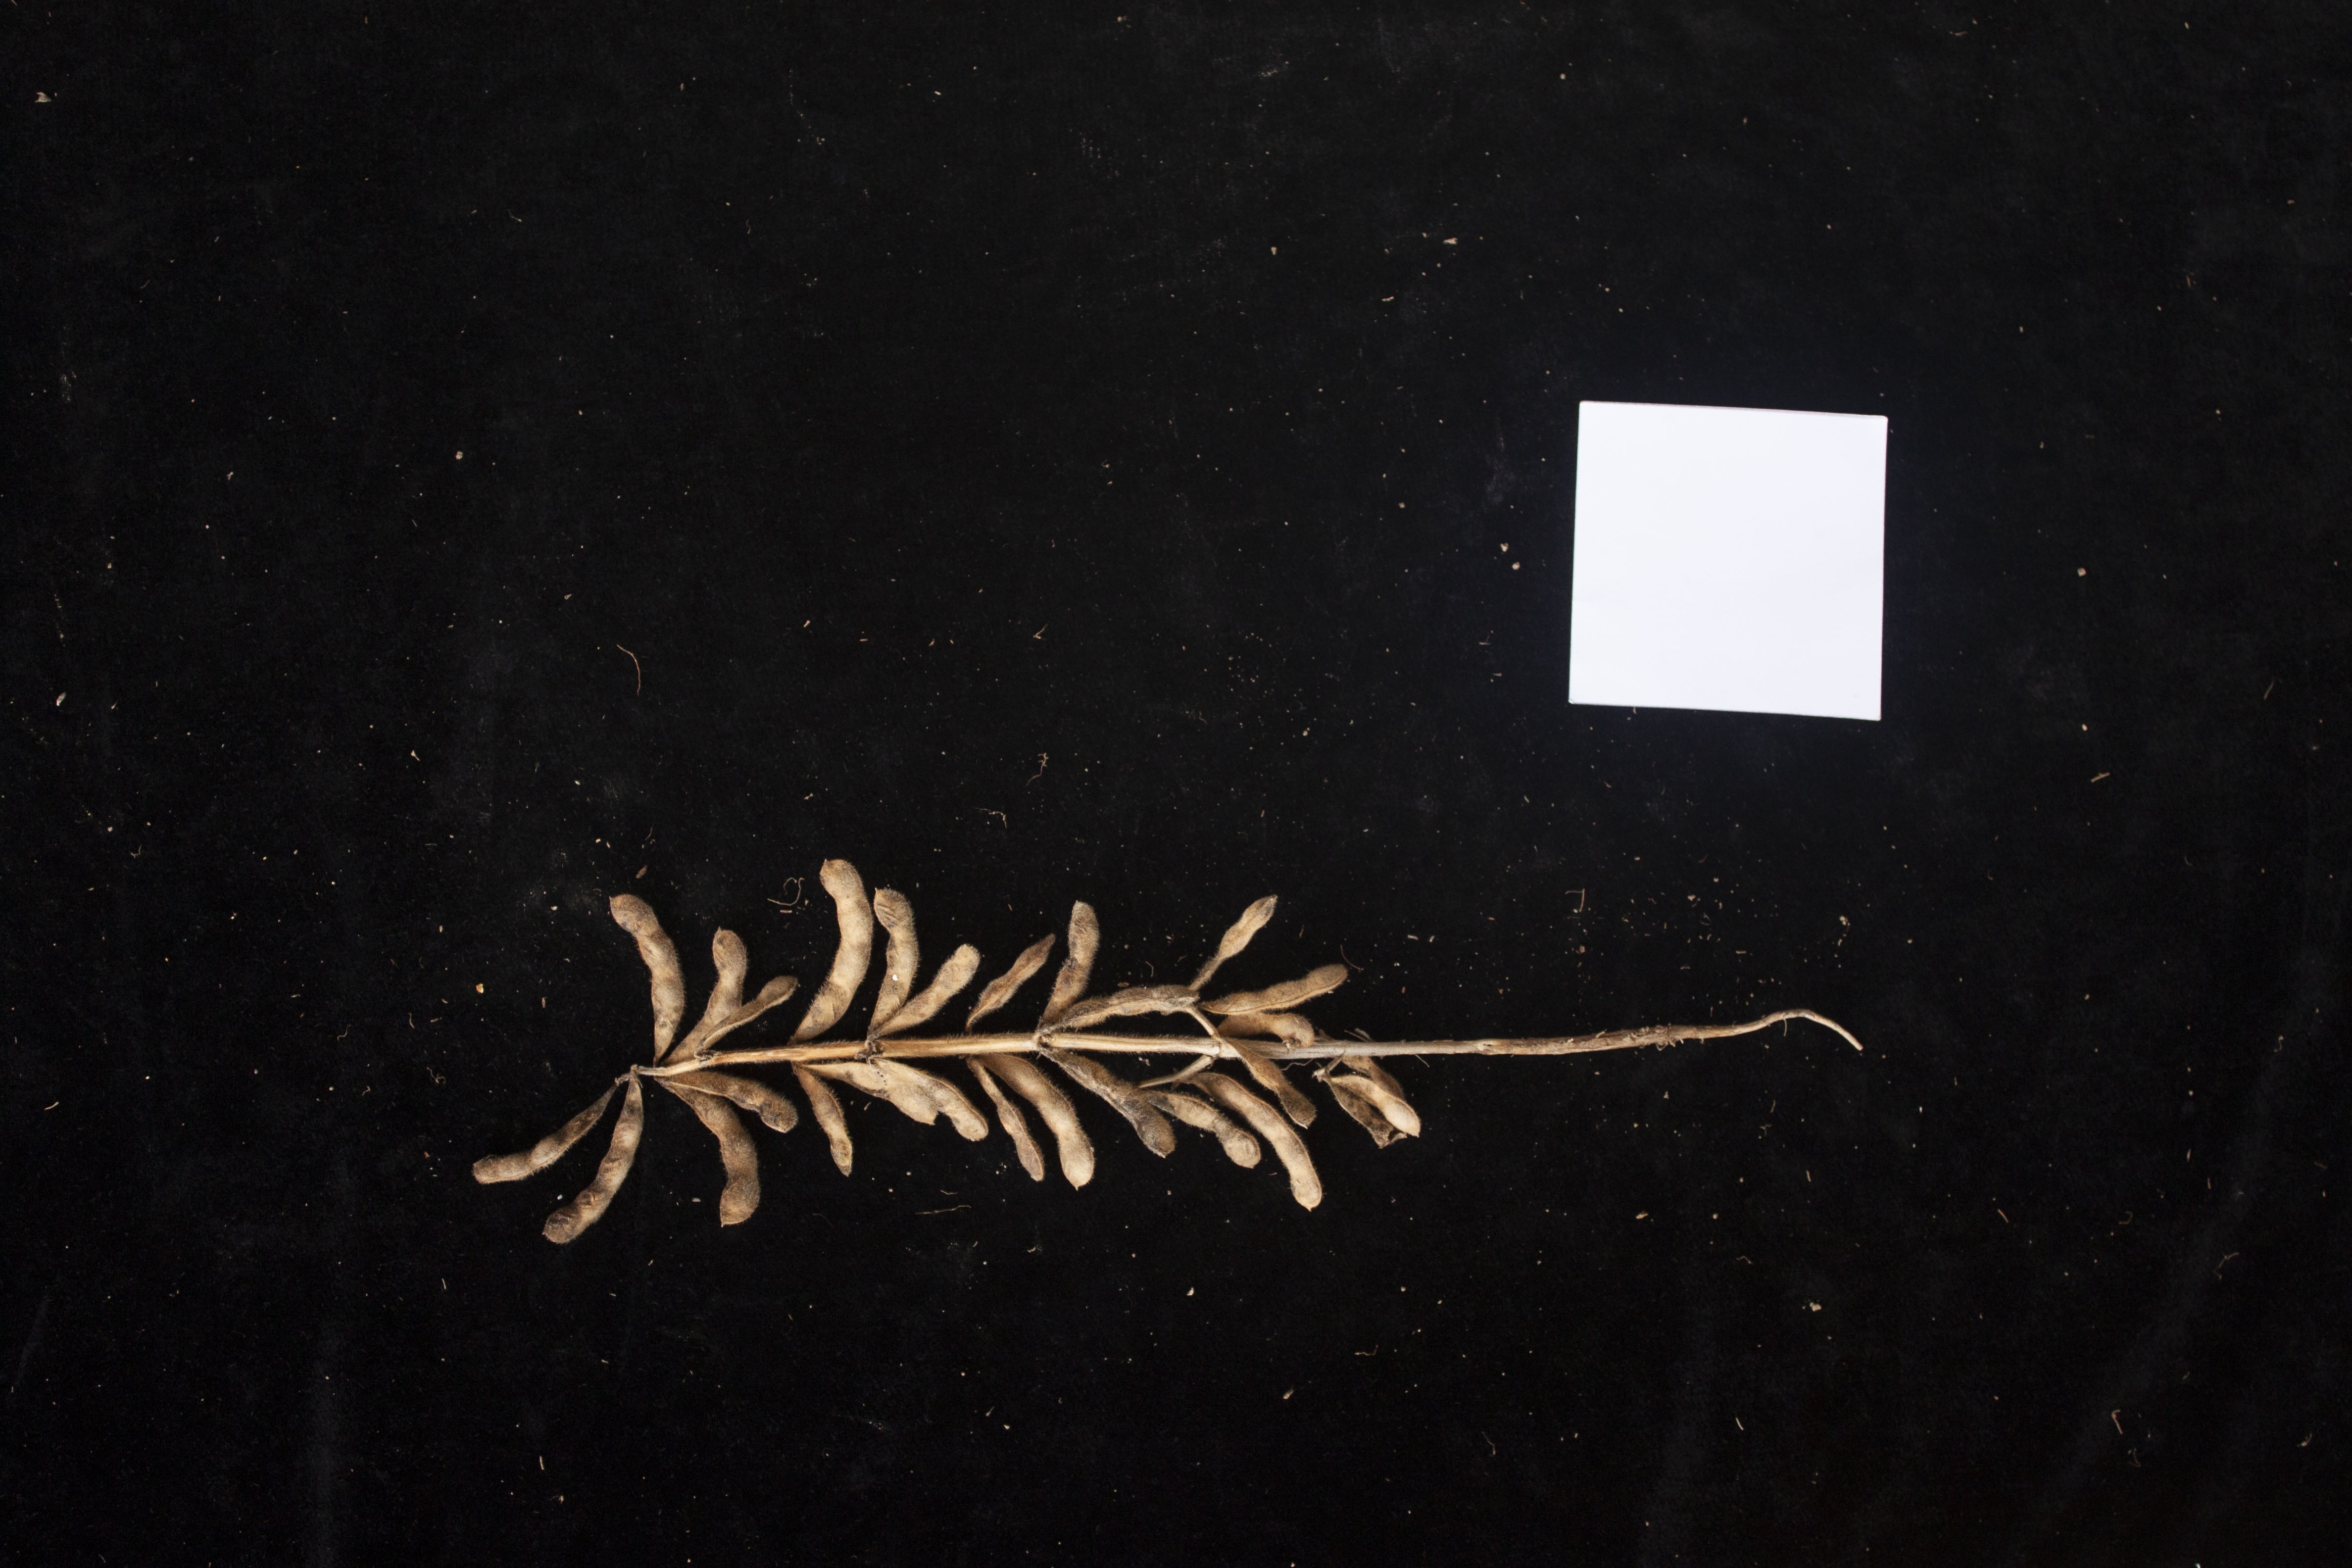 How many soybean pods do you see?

26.